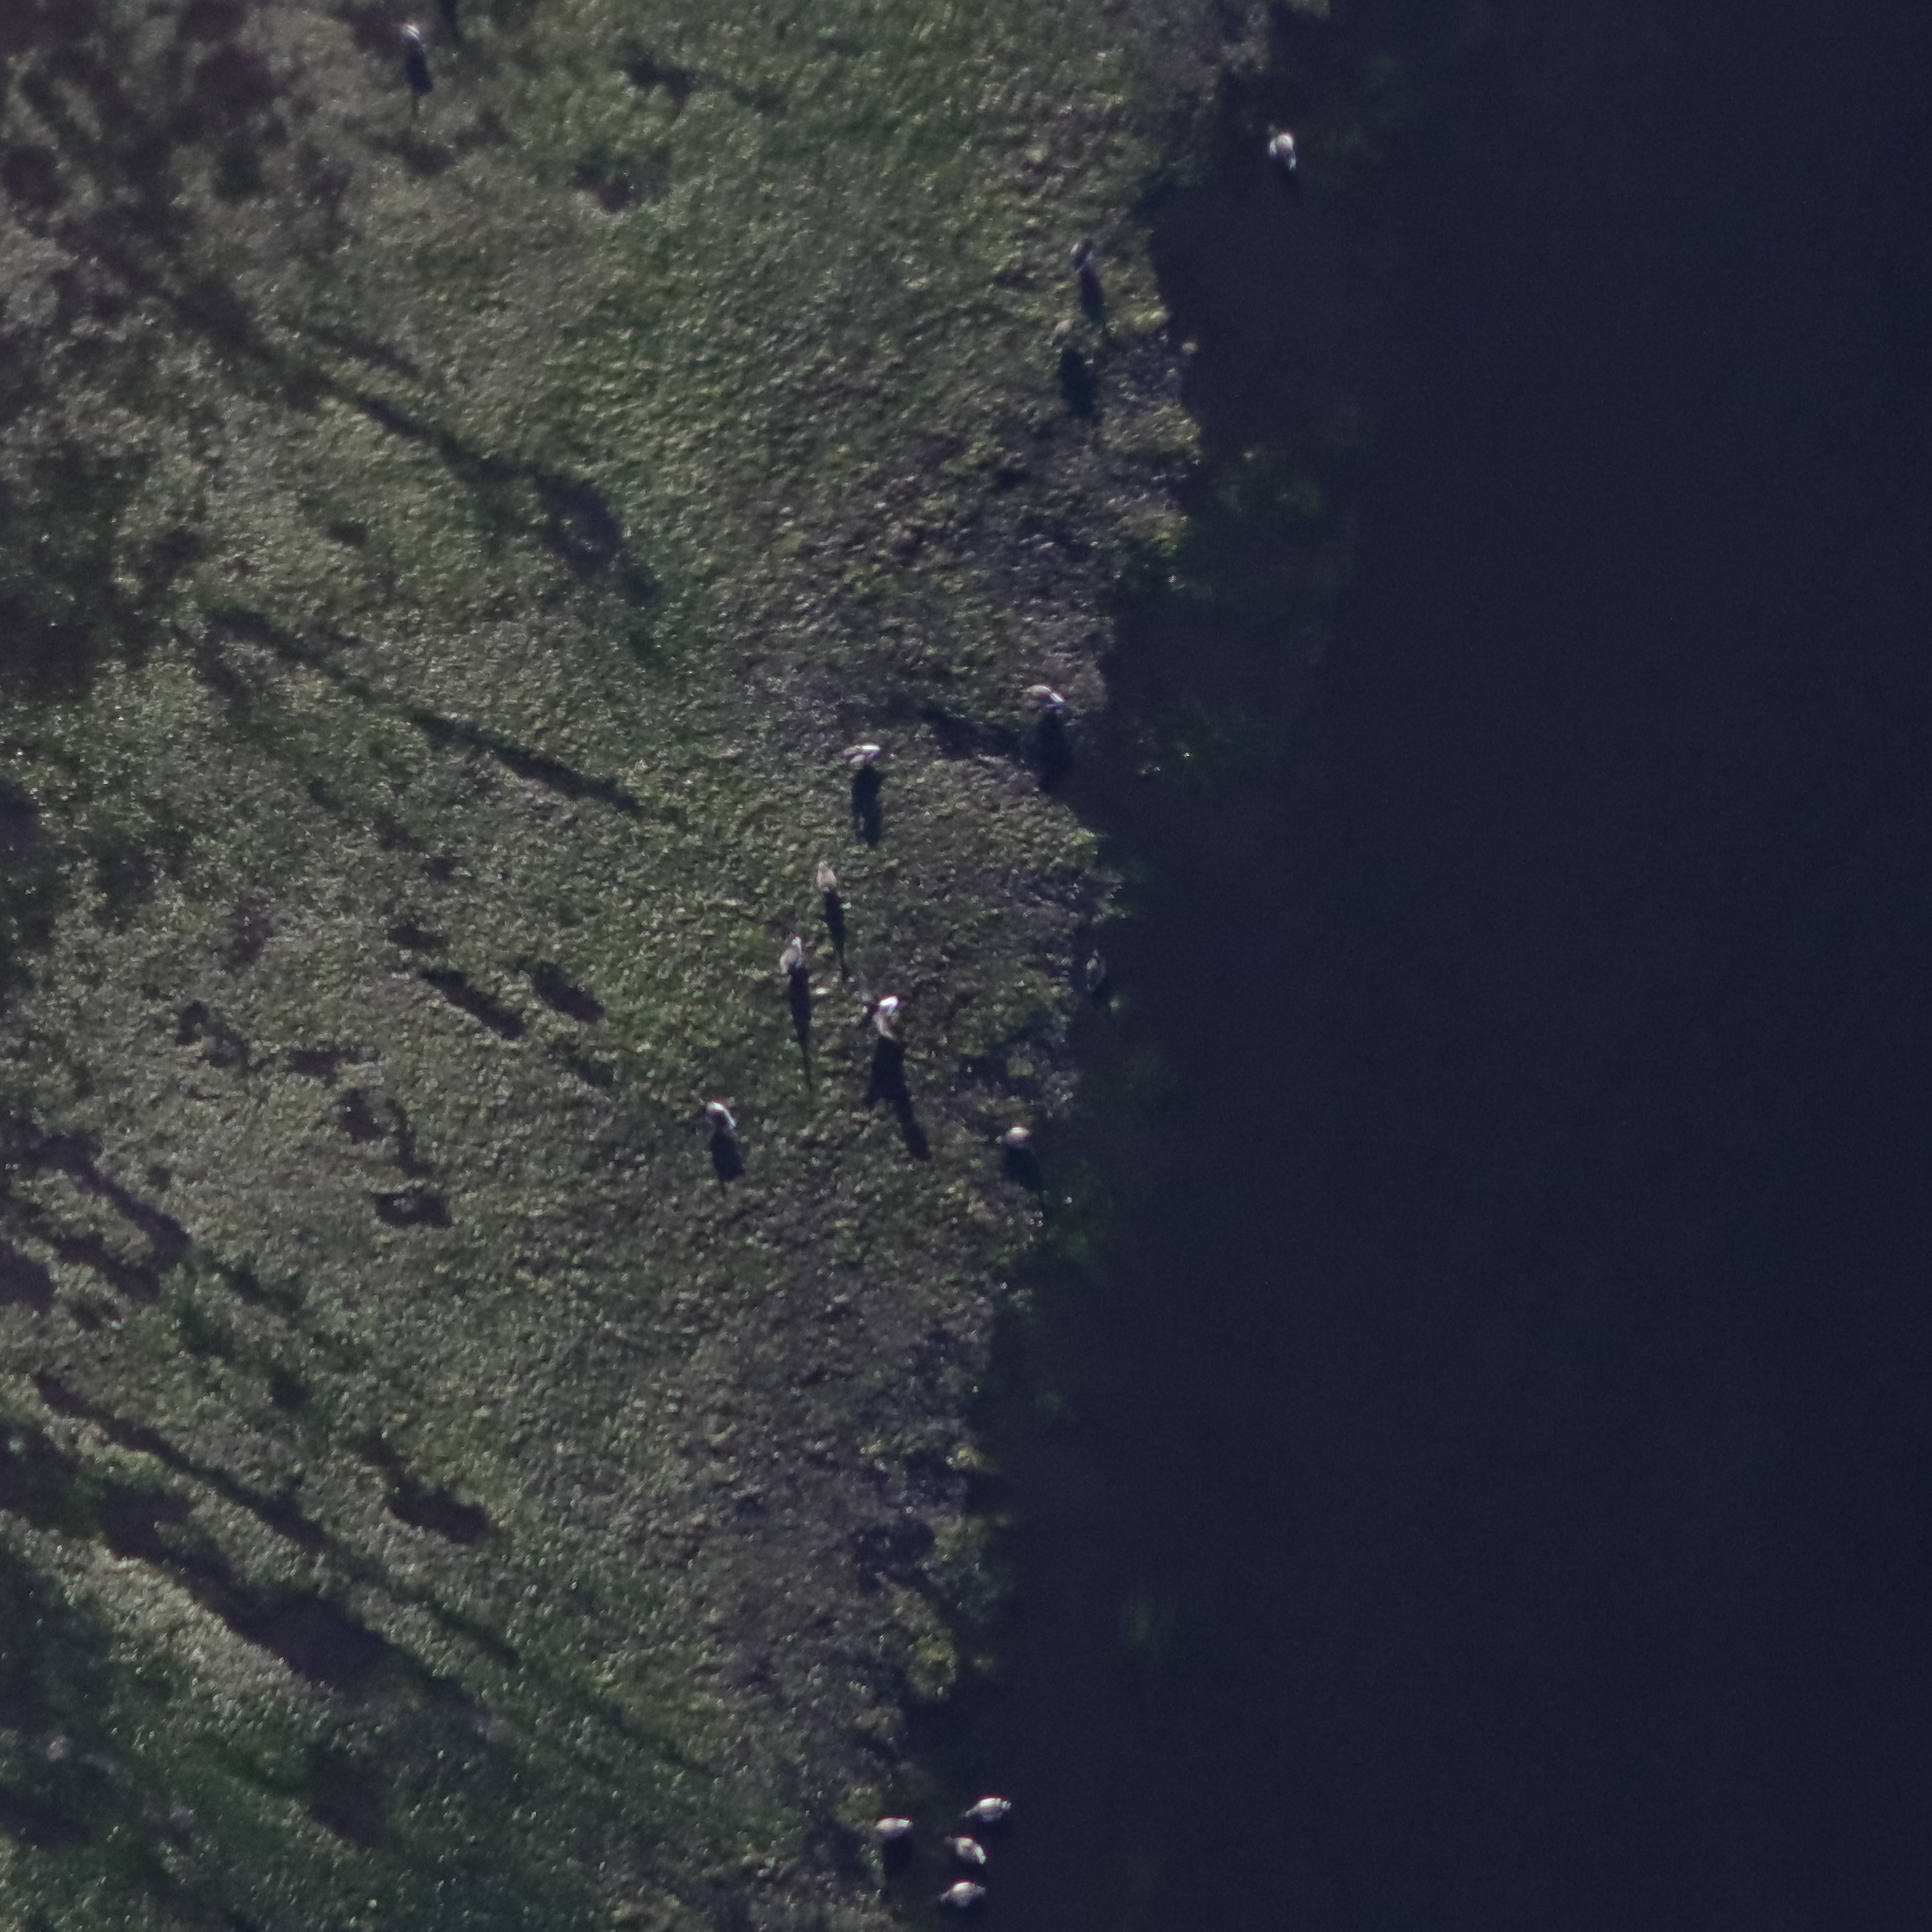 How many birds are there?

15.